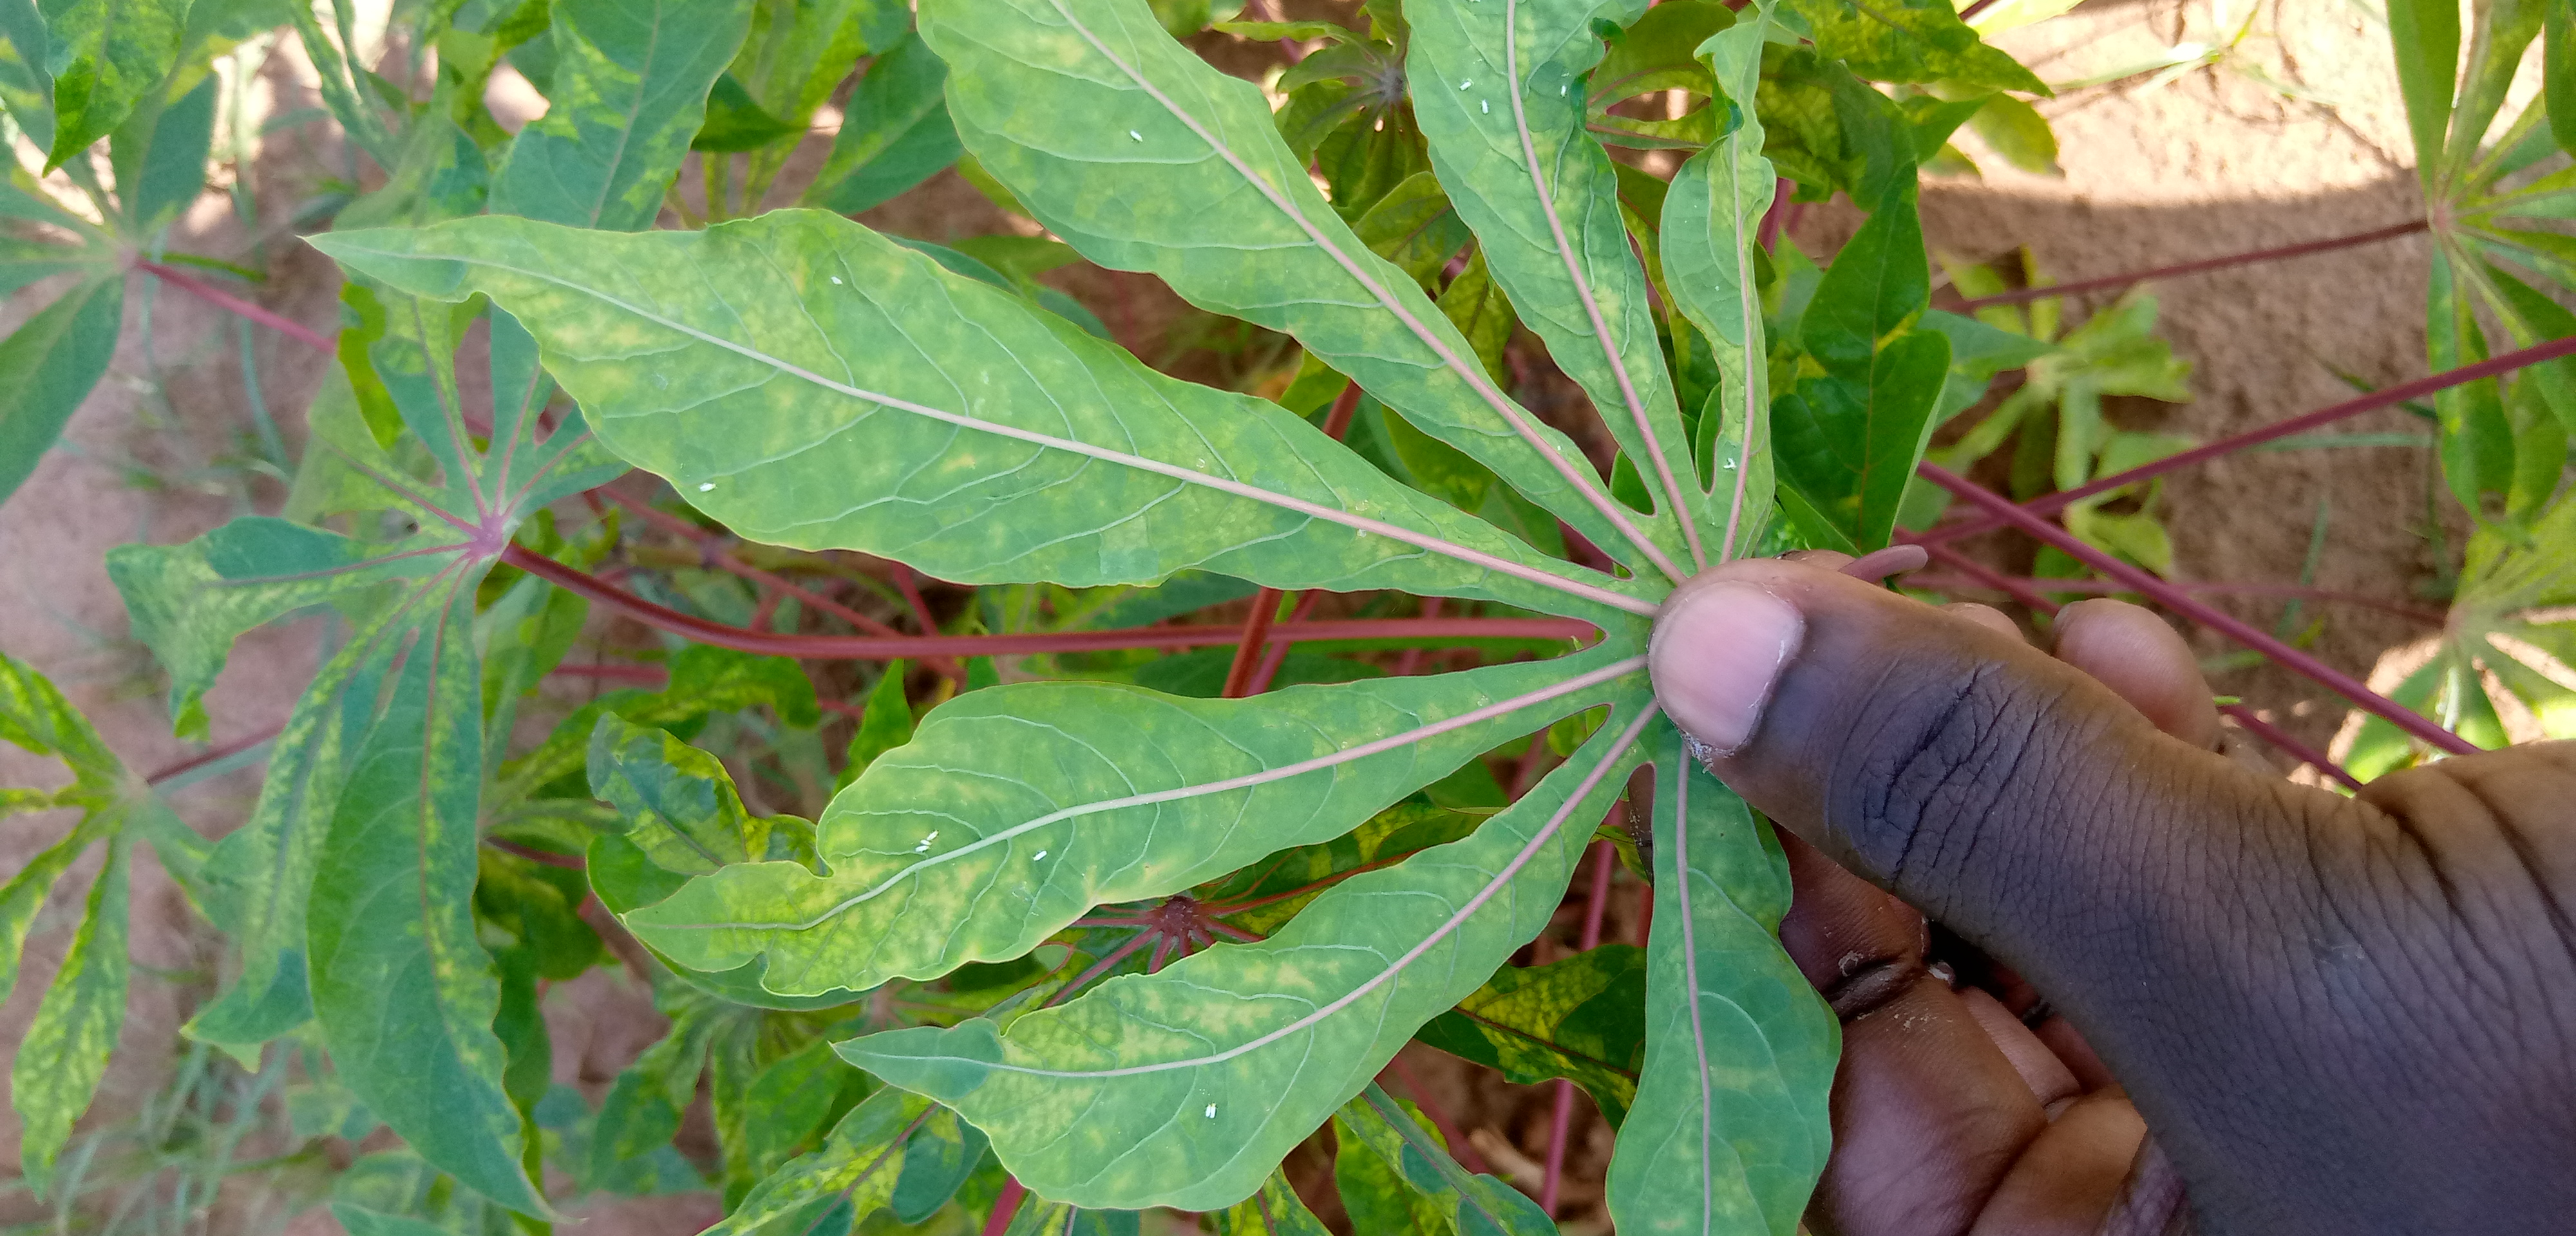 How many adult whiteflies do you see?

13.